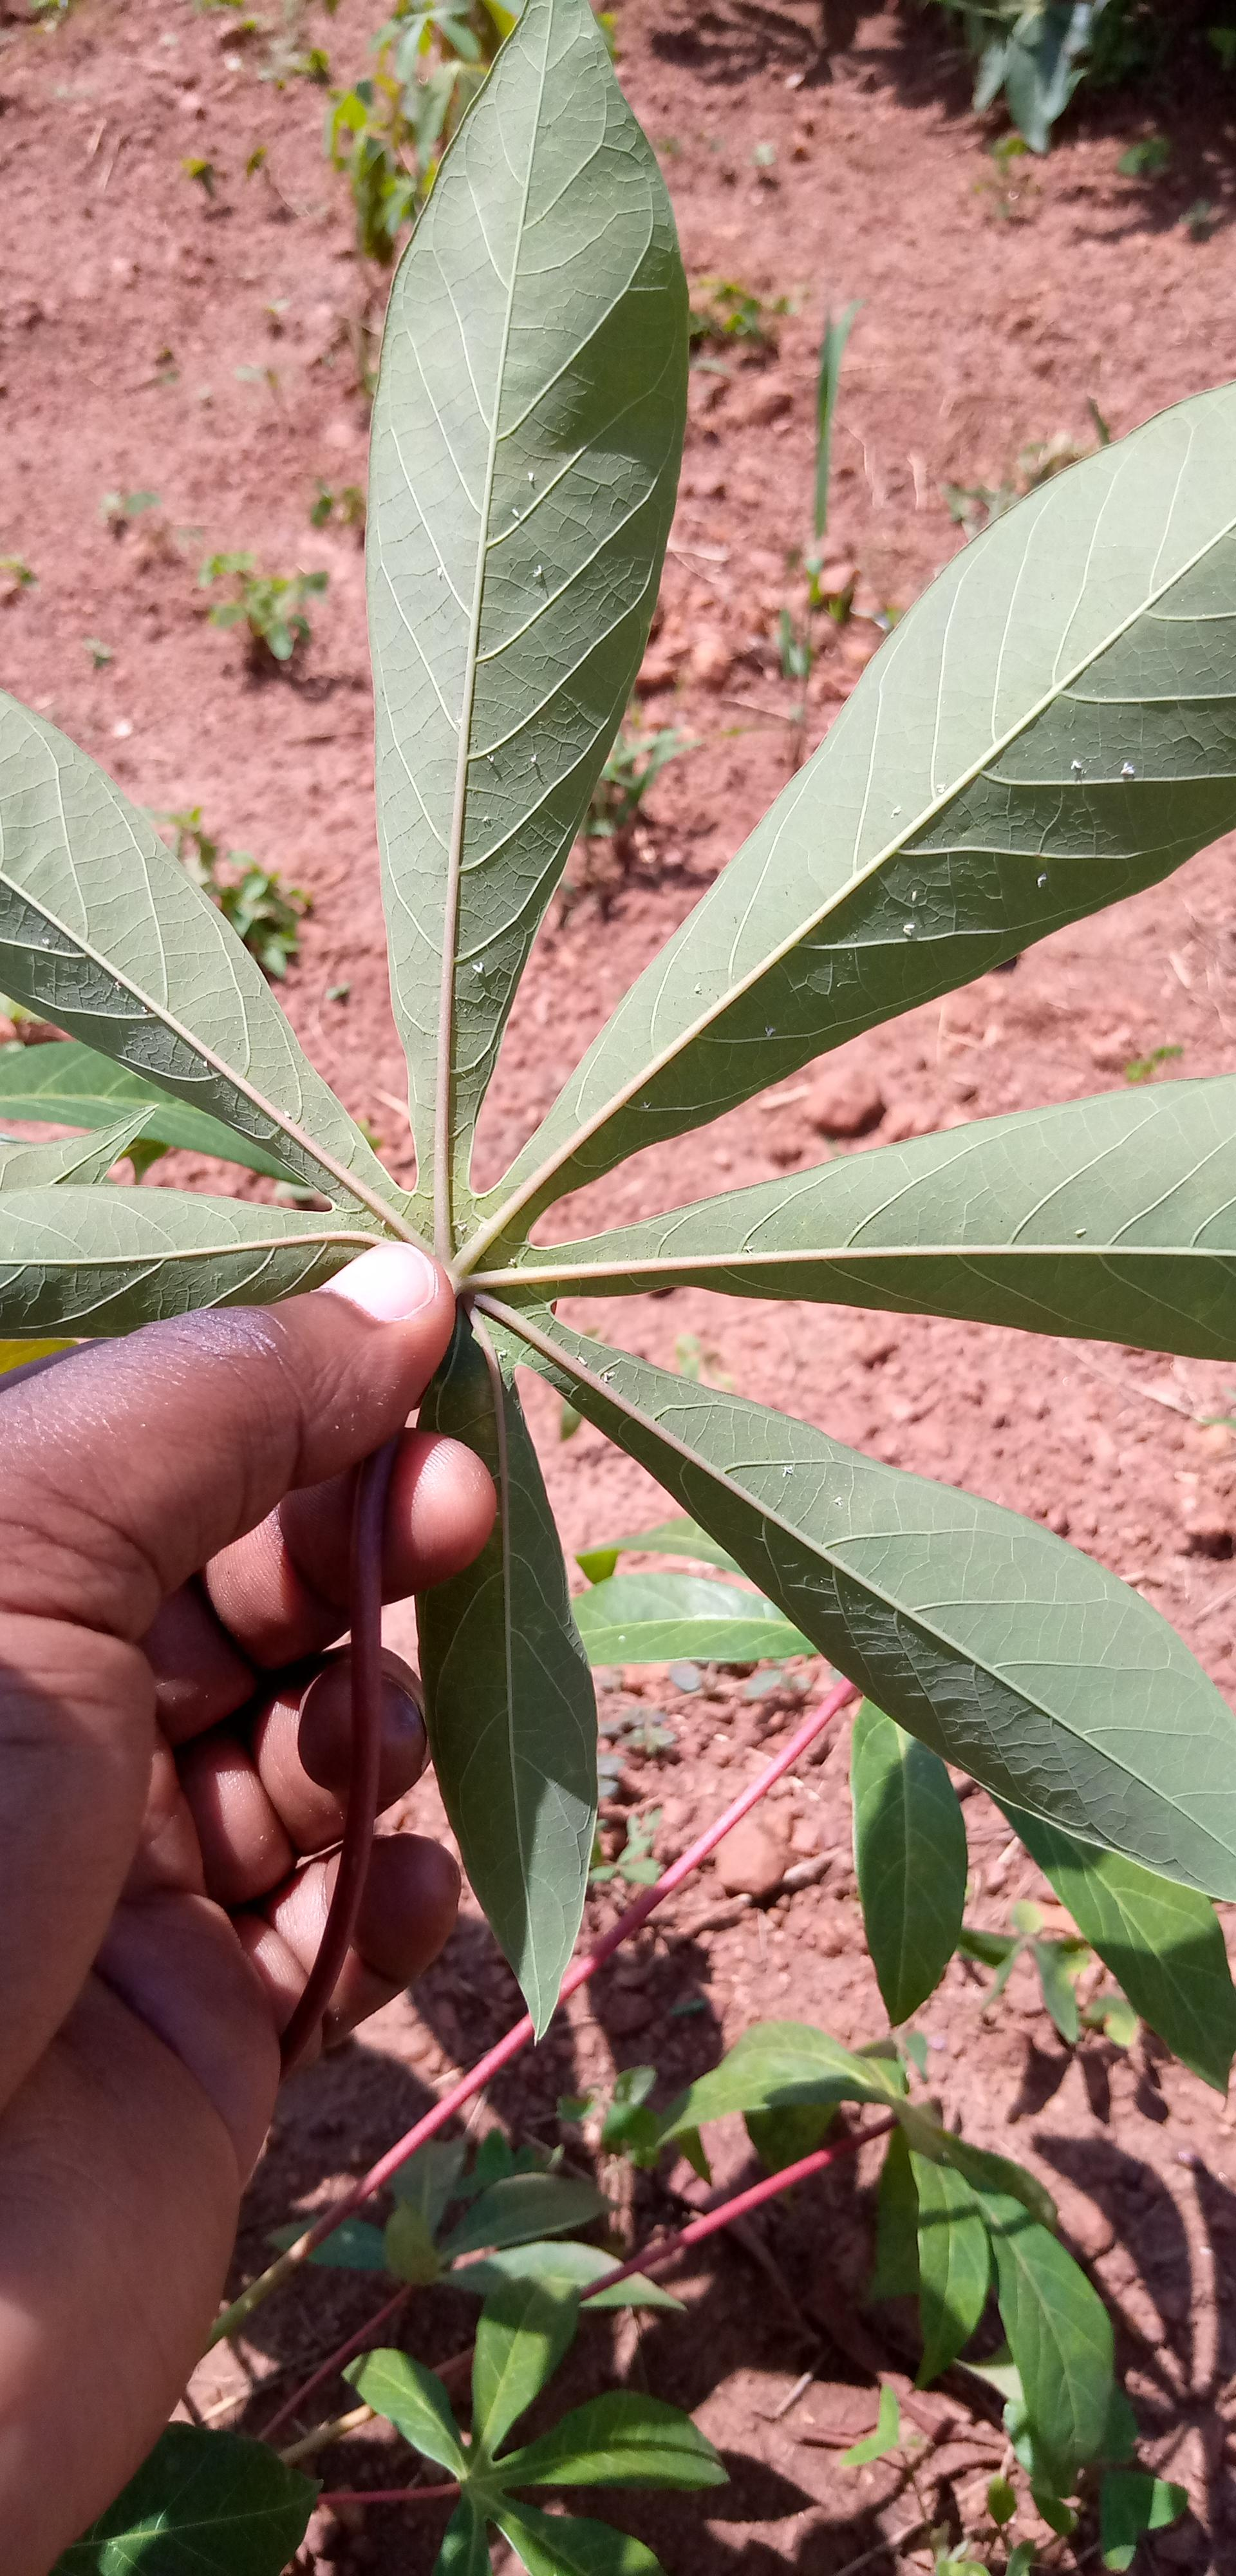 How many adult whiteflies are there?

33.